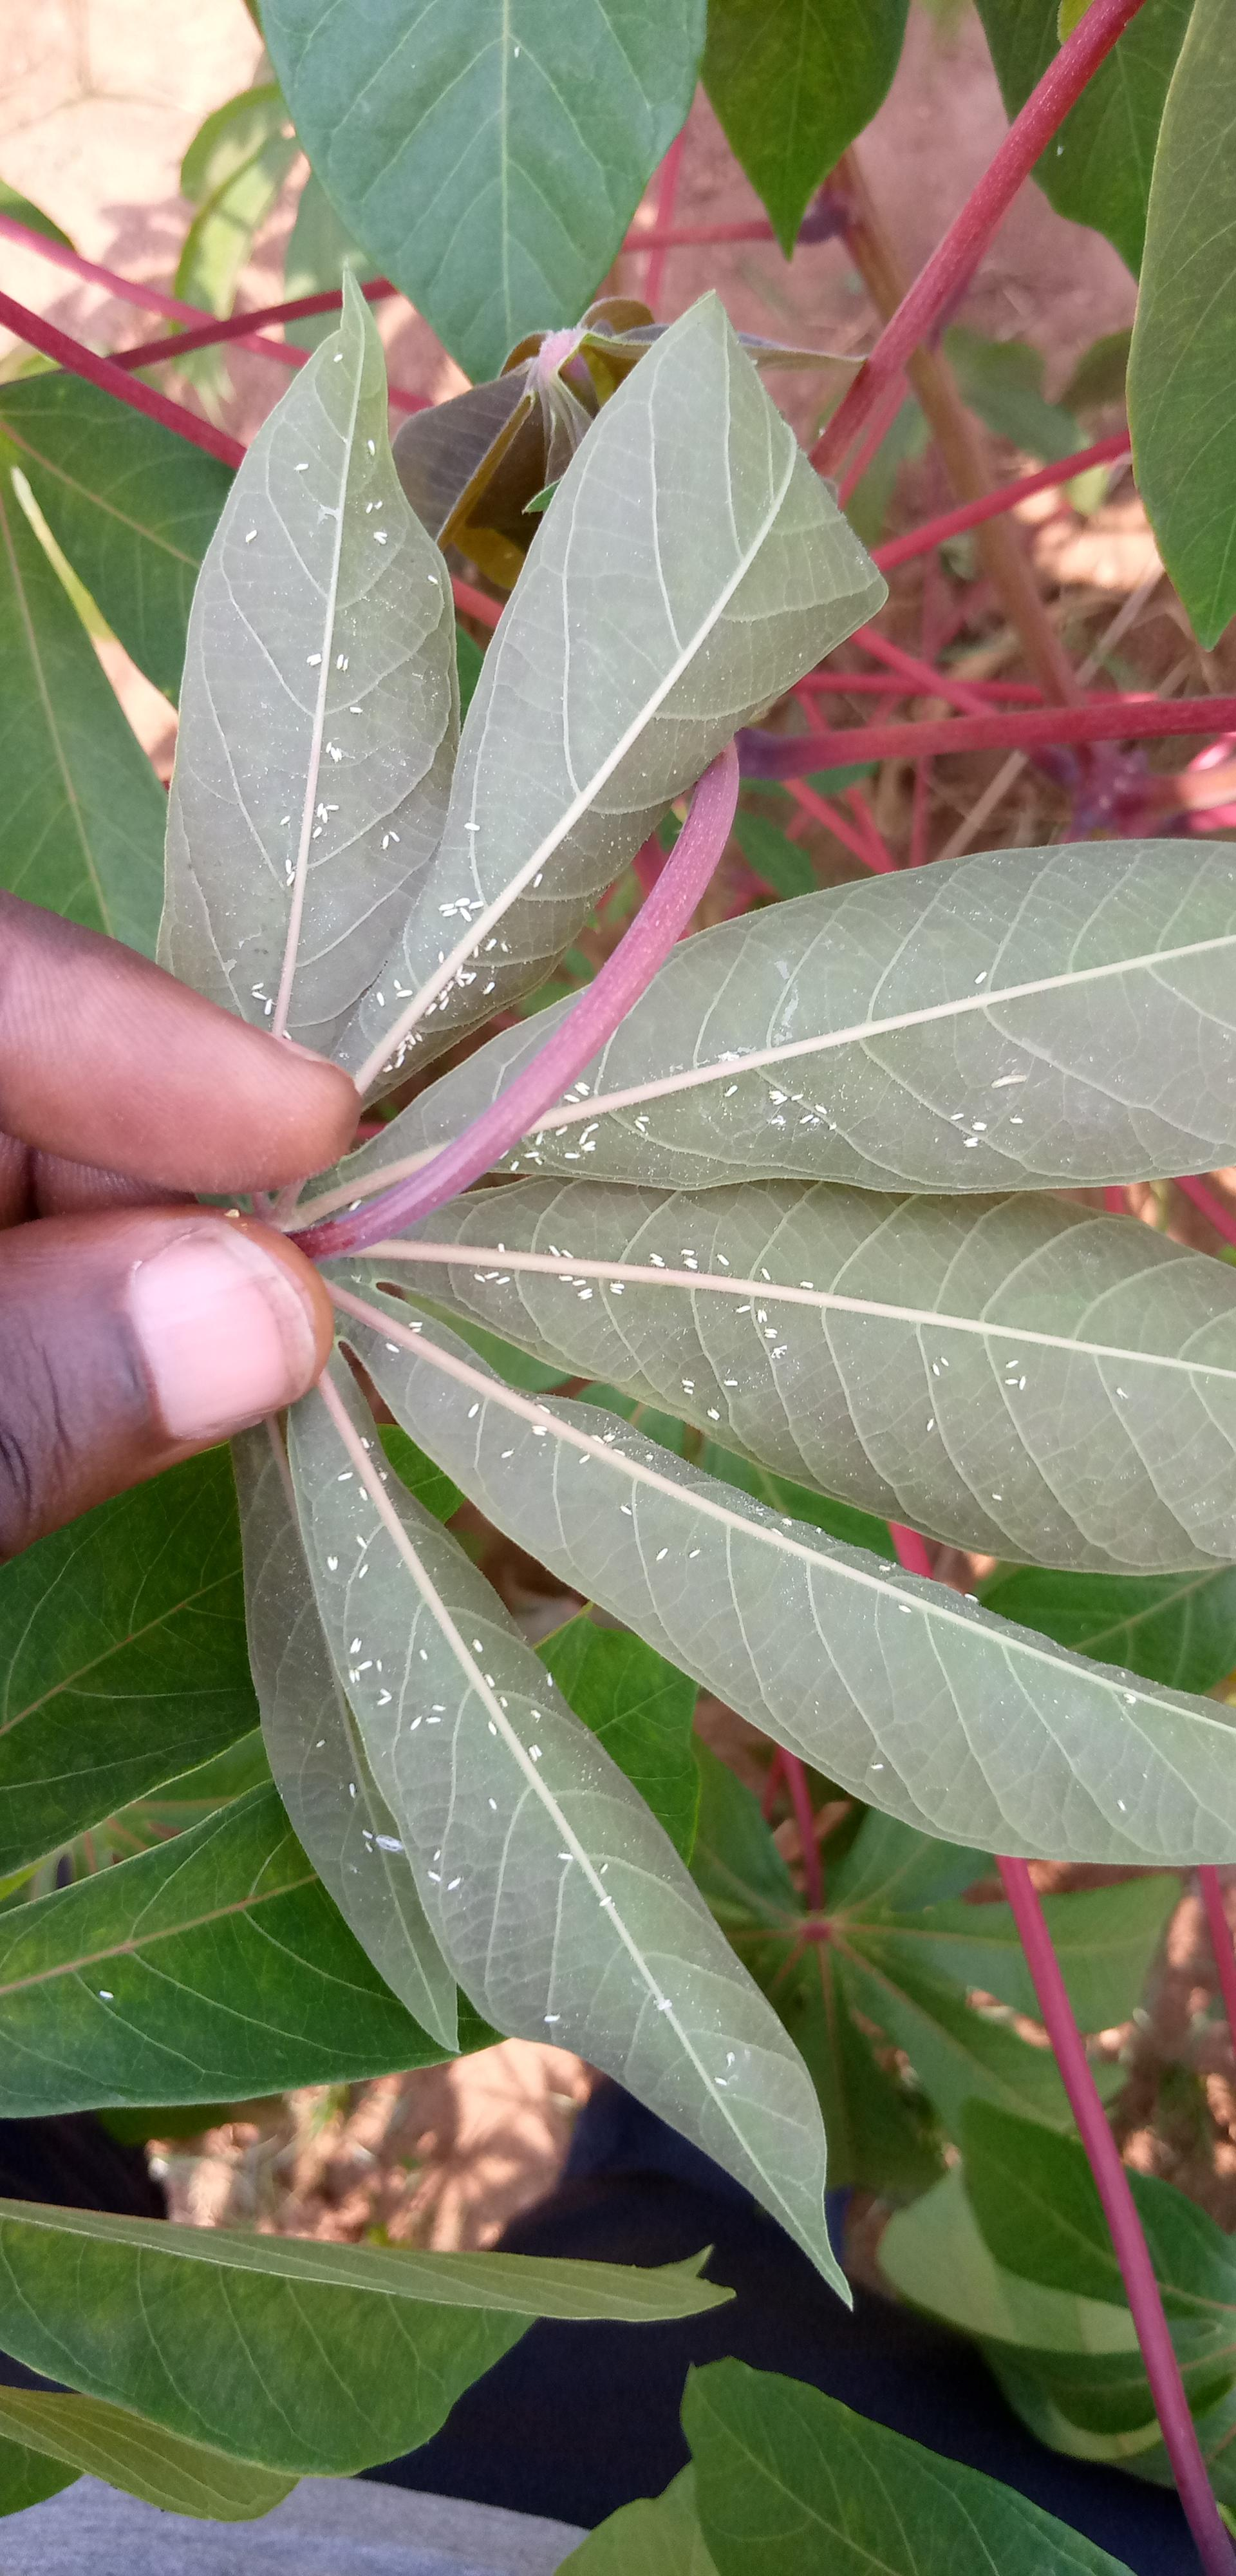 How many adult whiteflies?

192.